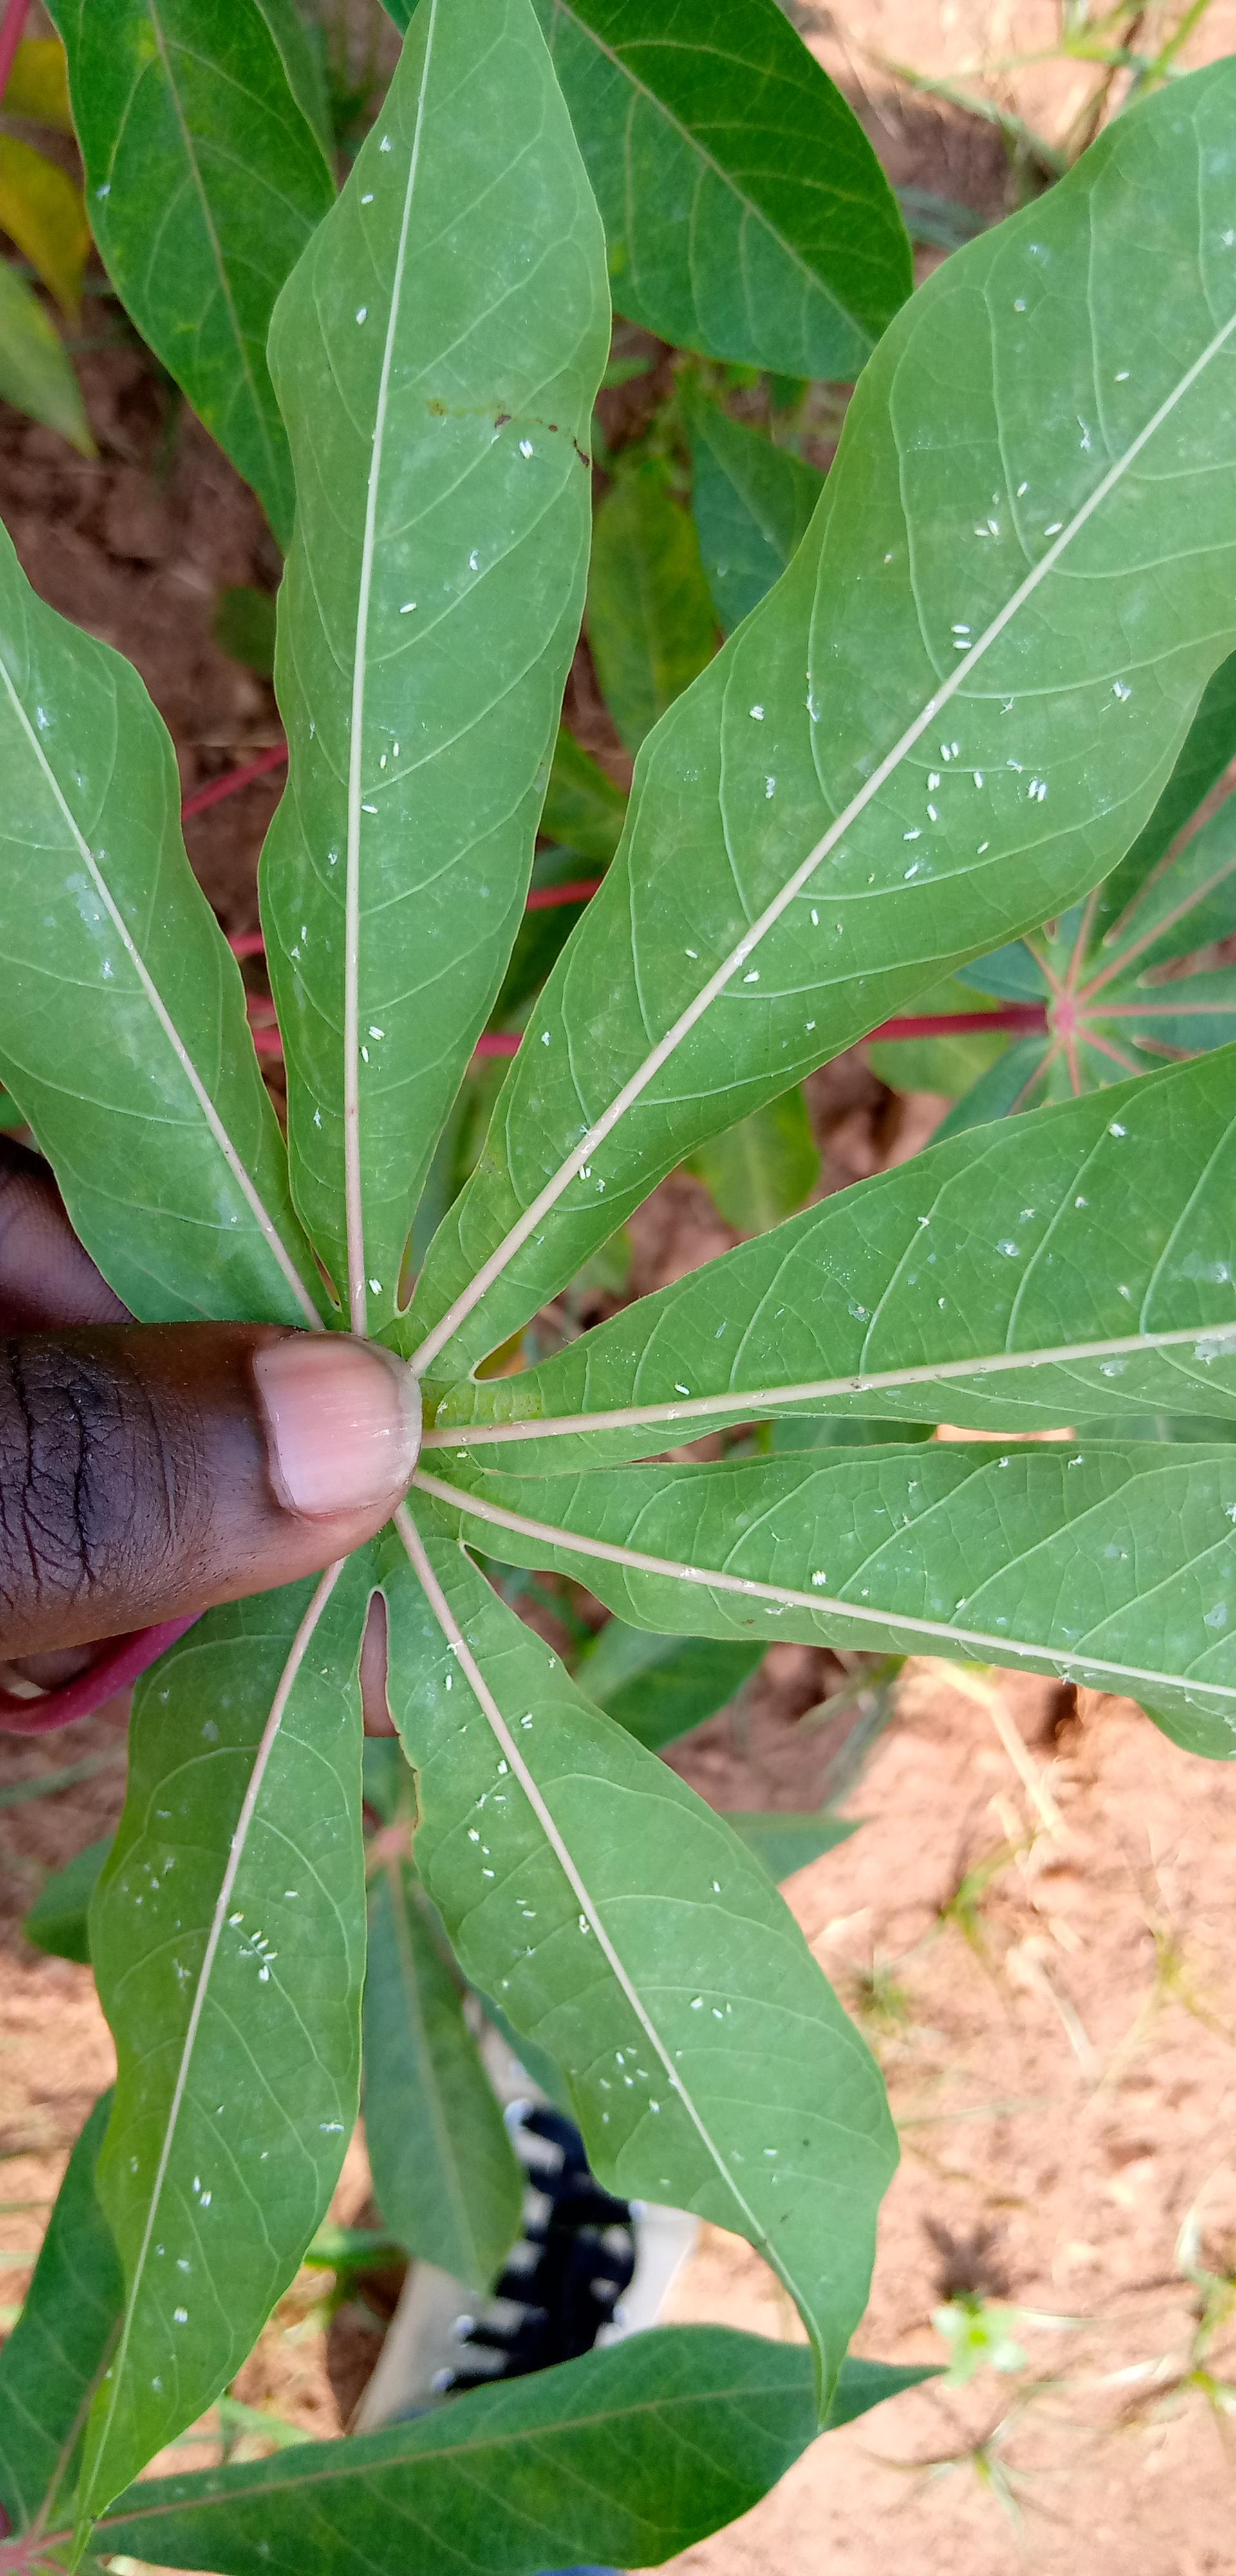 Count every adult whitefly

54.